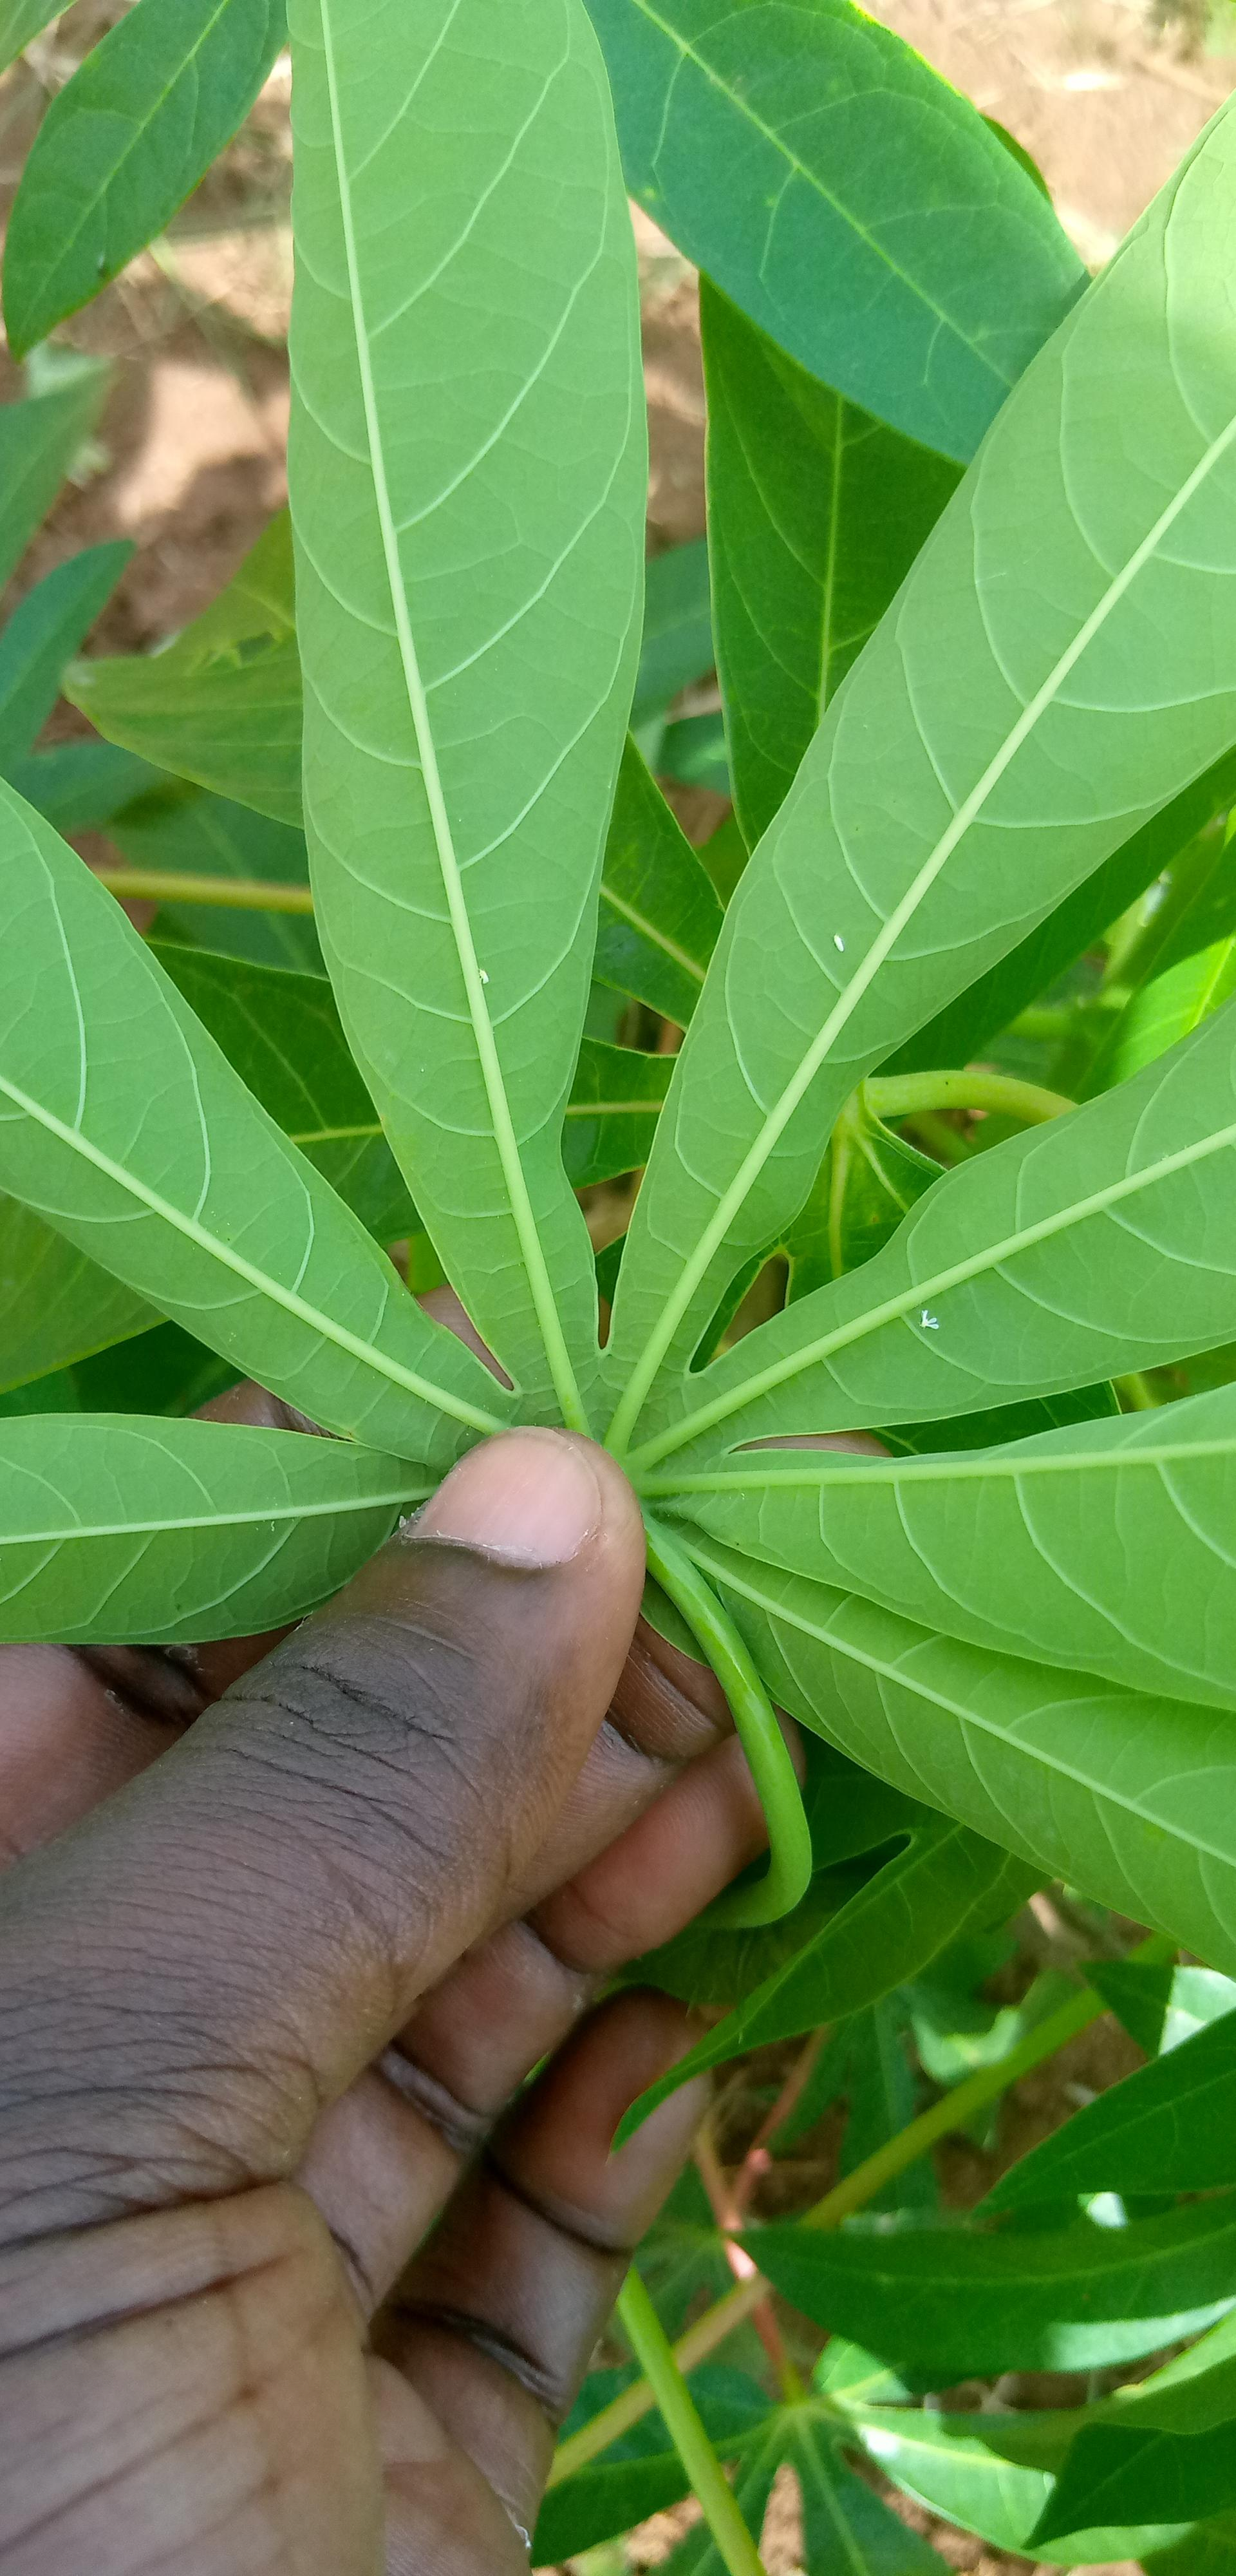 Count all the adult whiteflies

3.